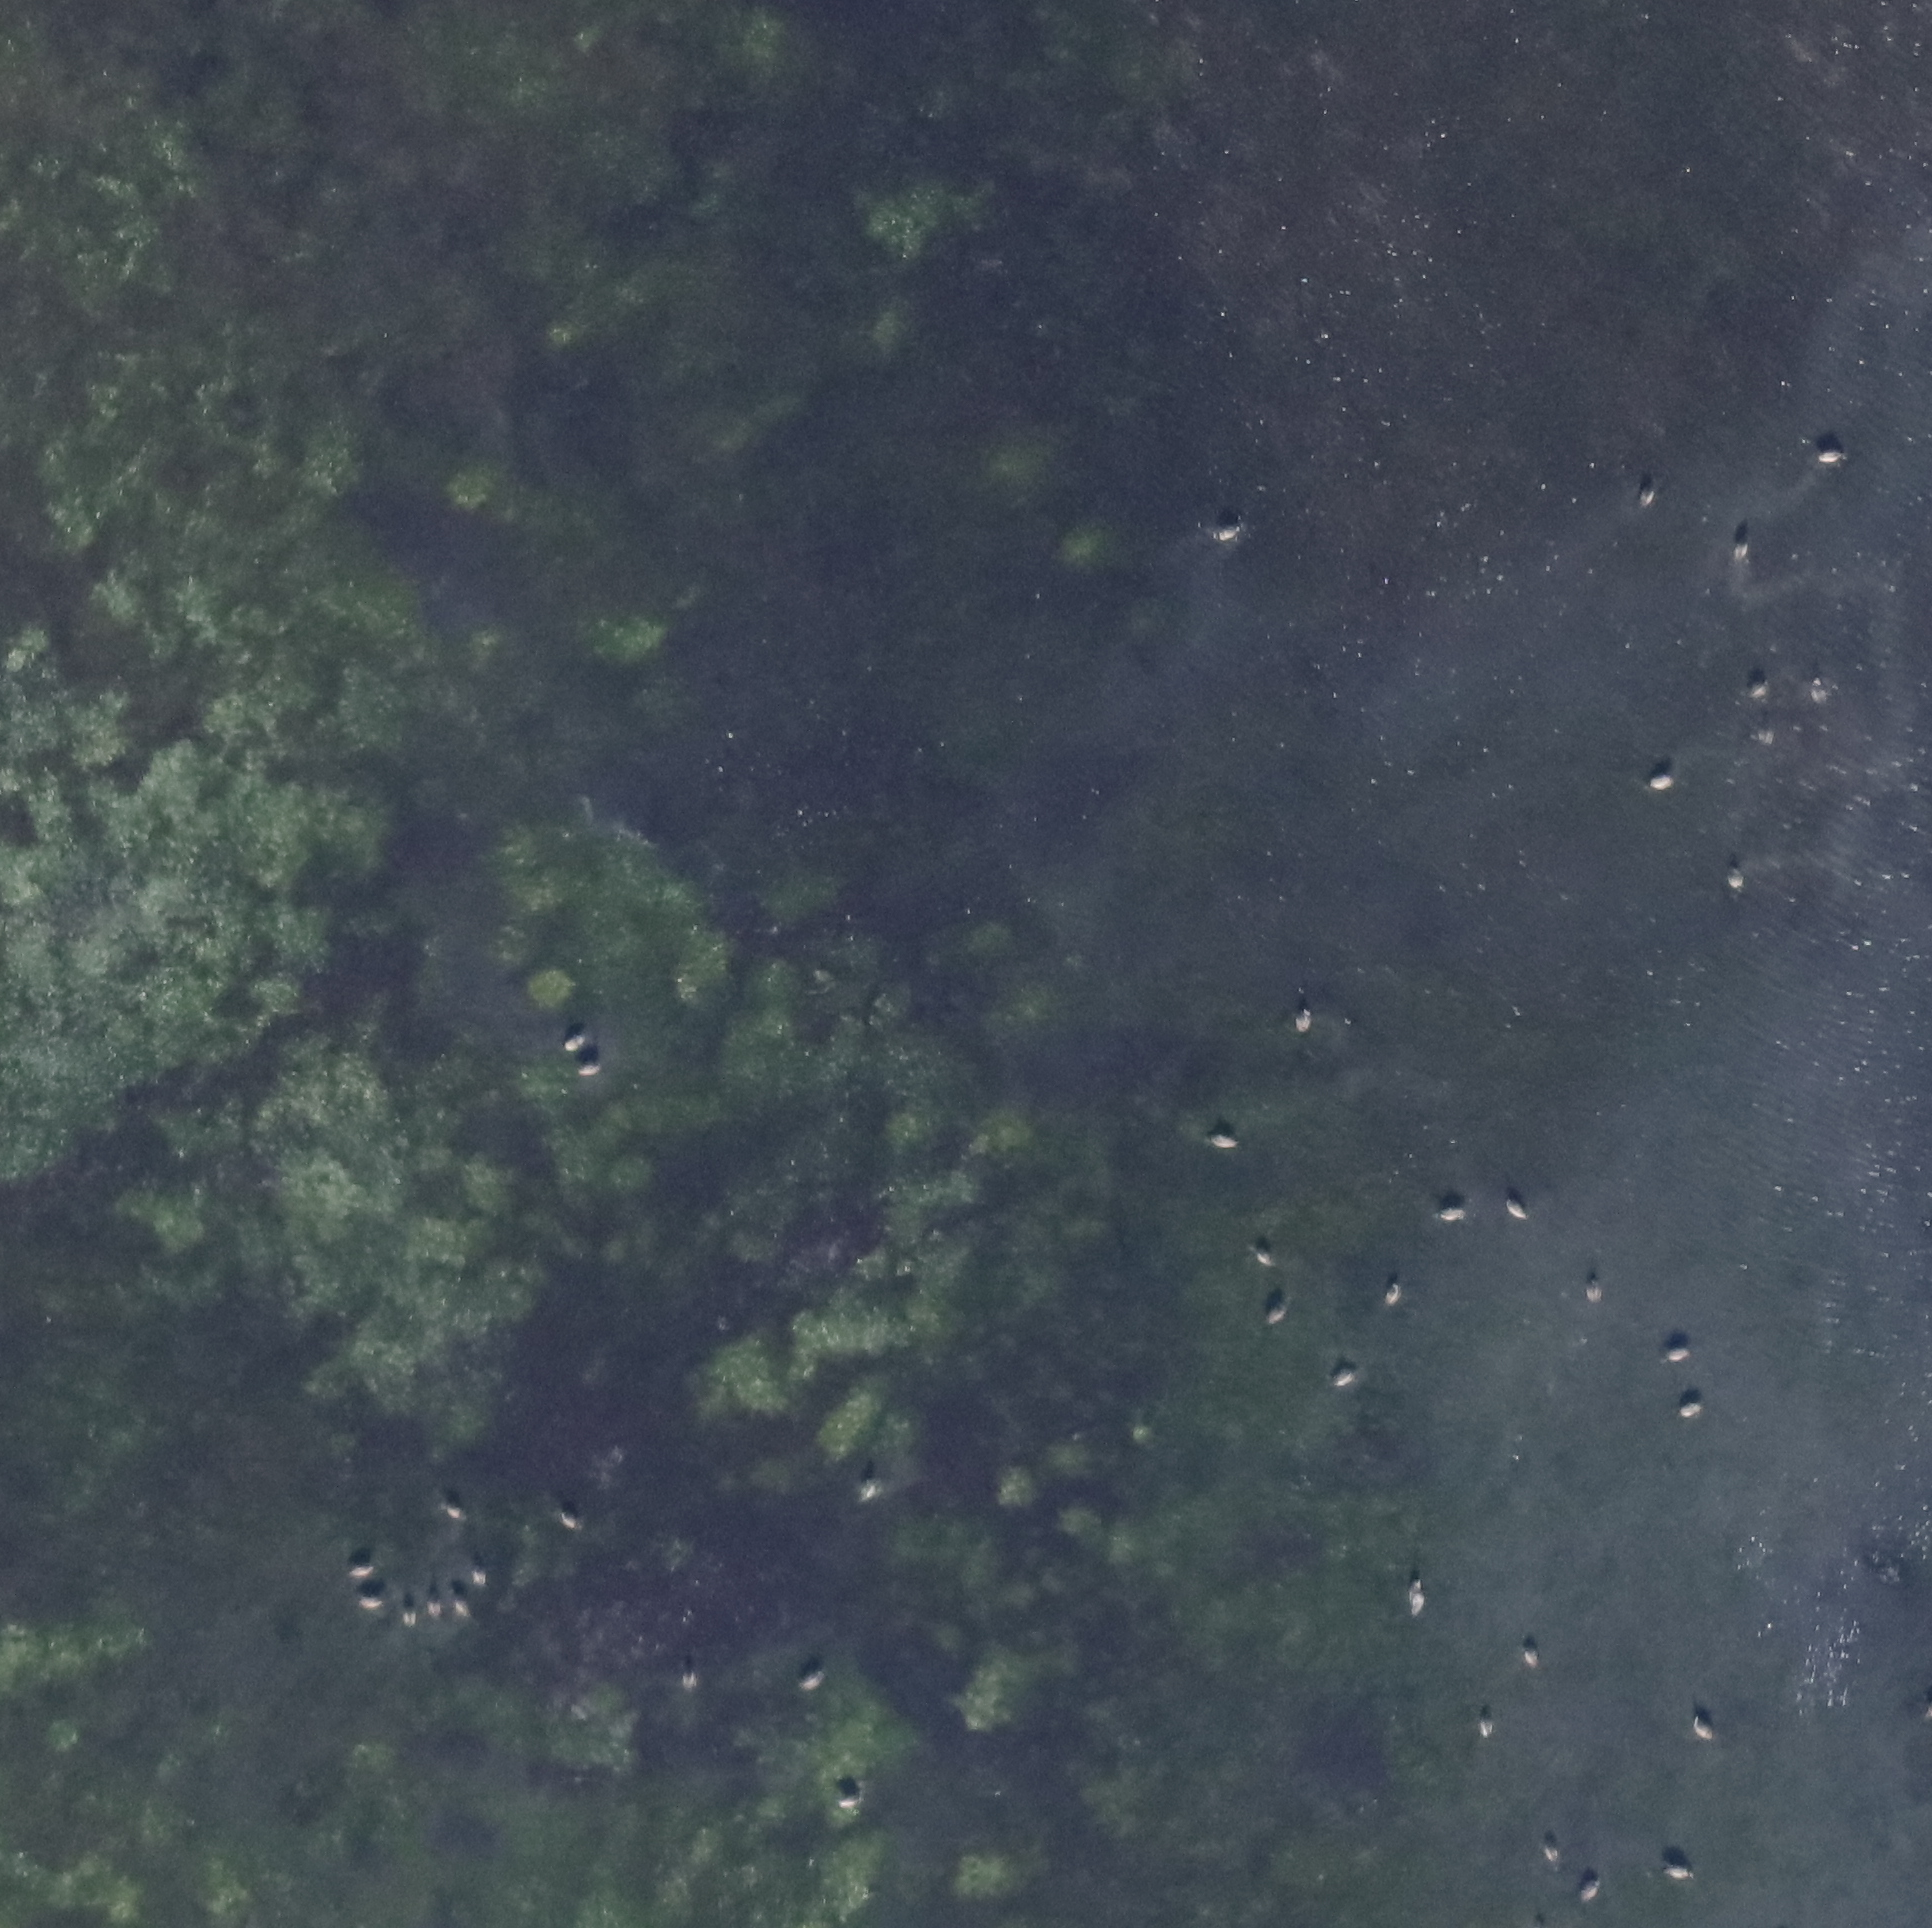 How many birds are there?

40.